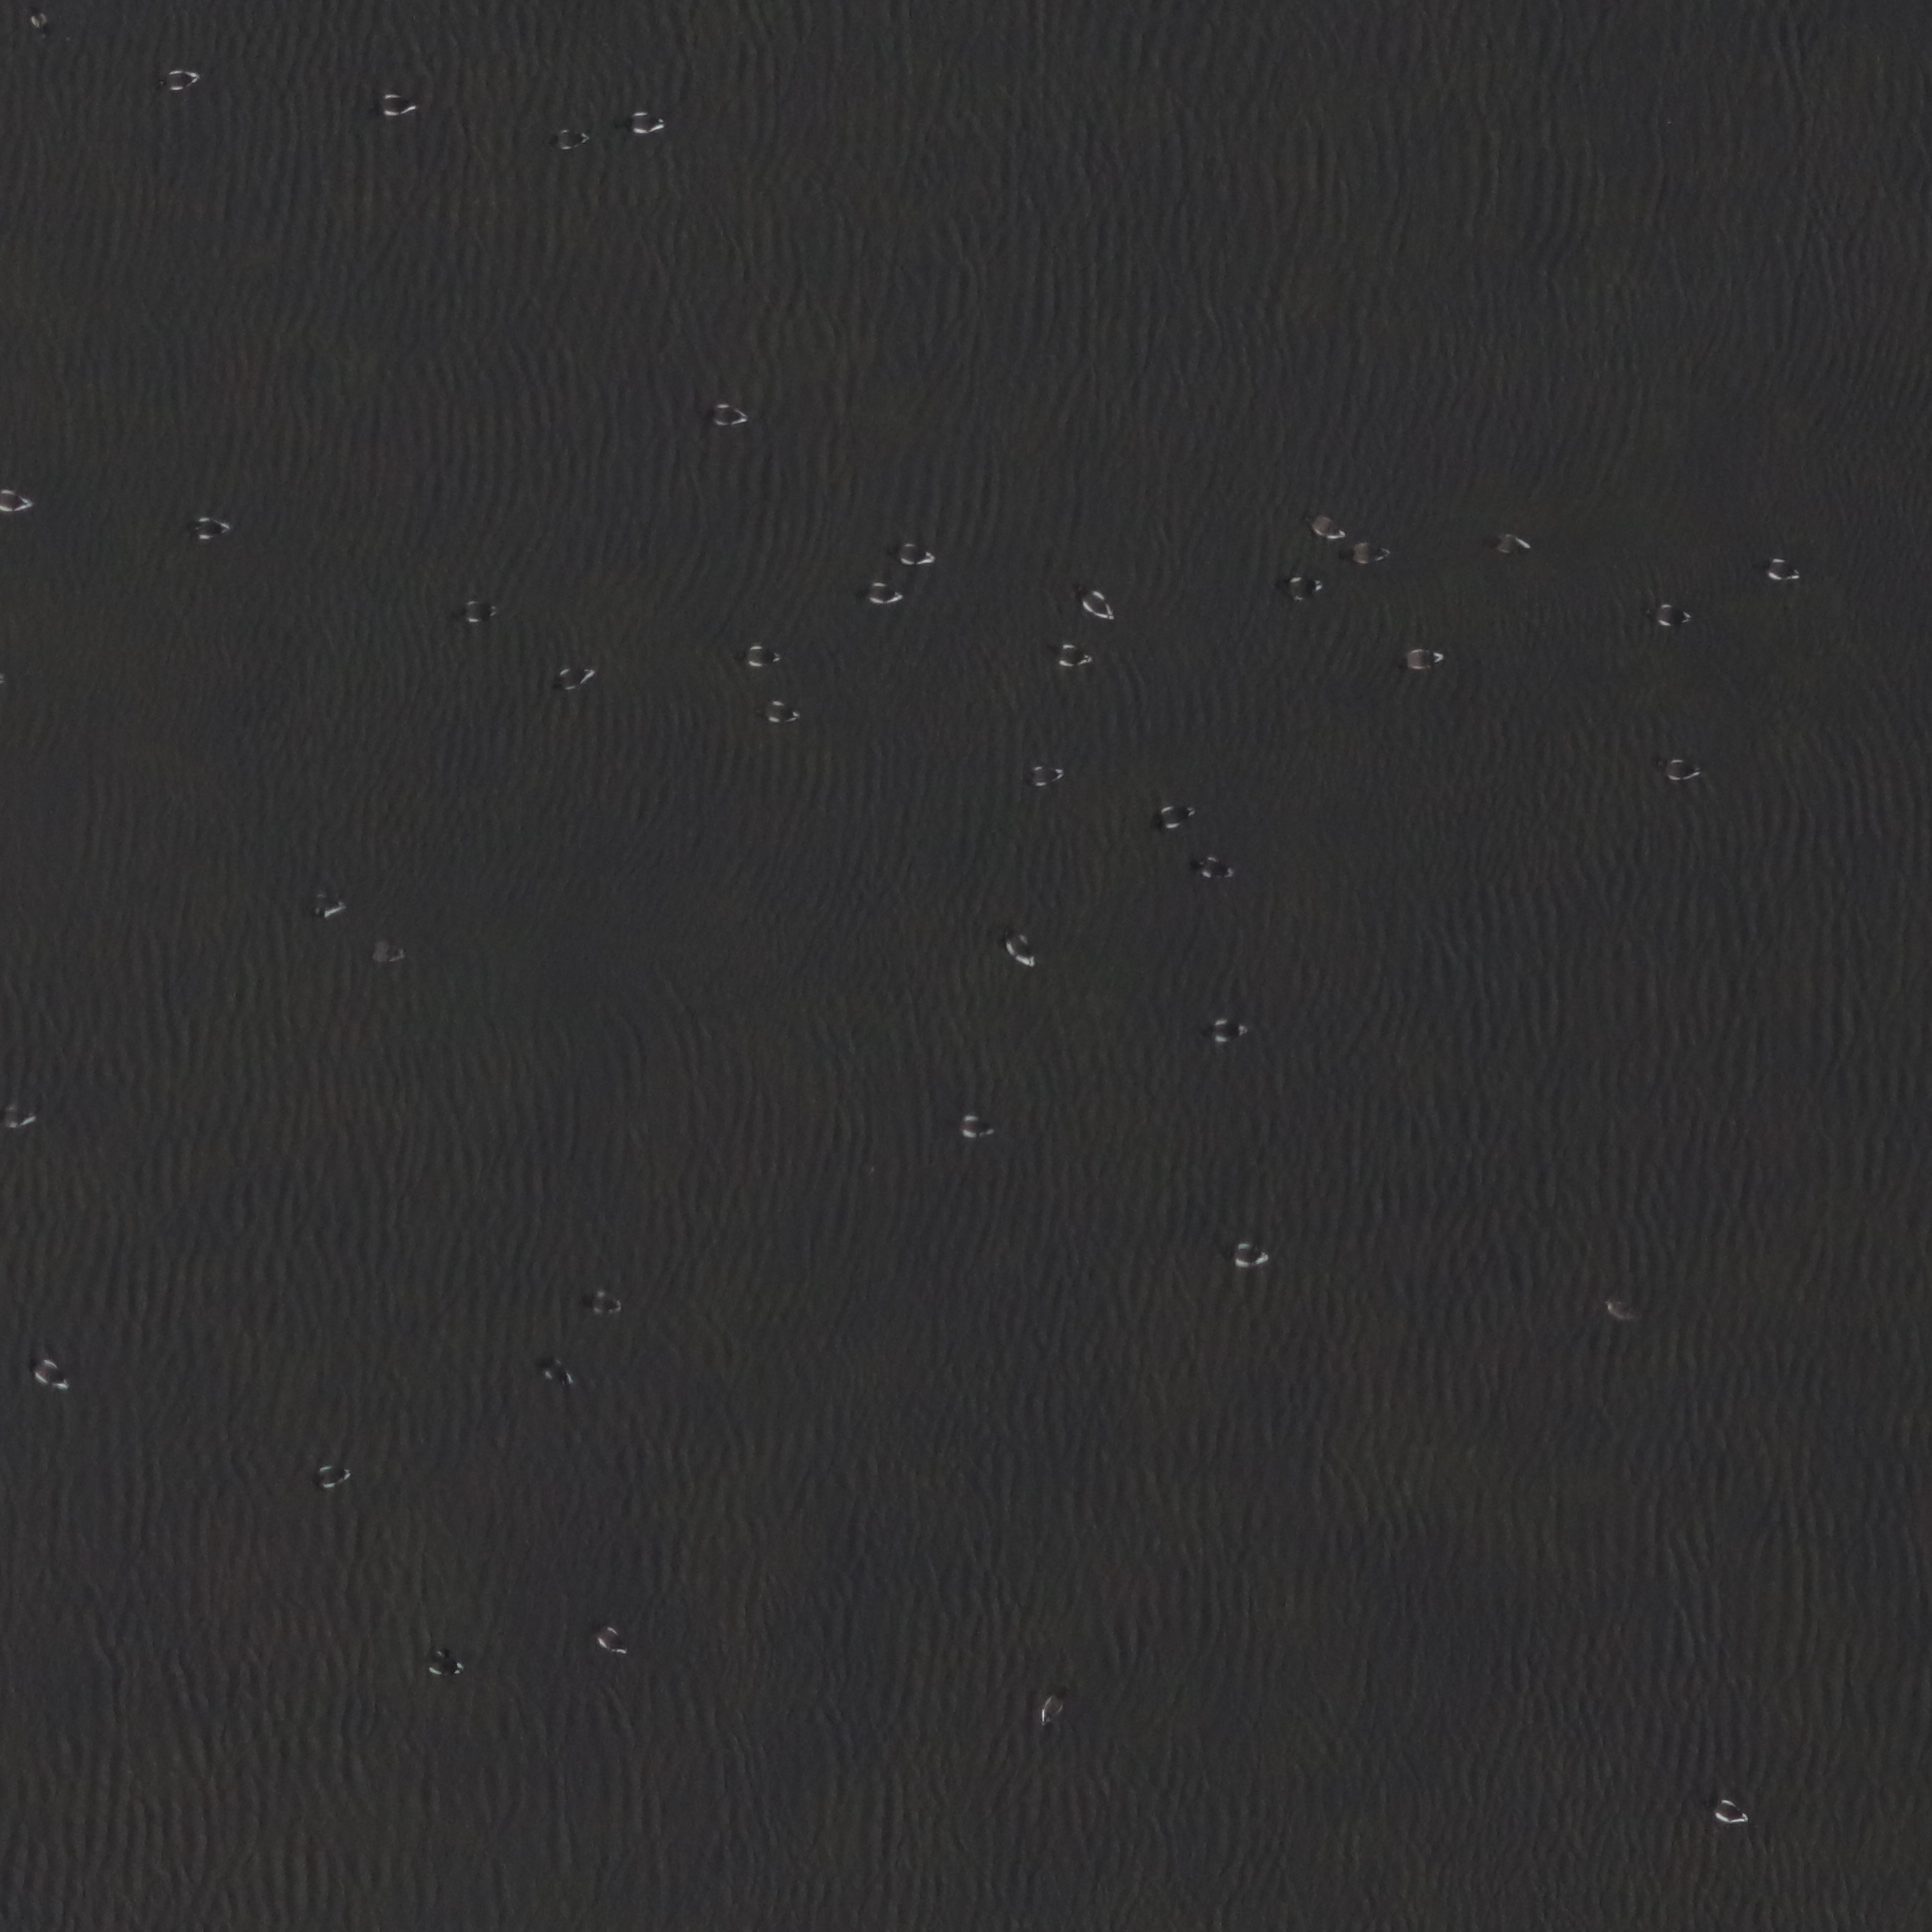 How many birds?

43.